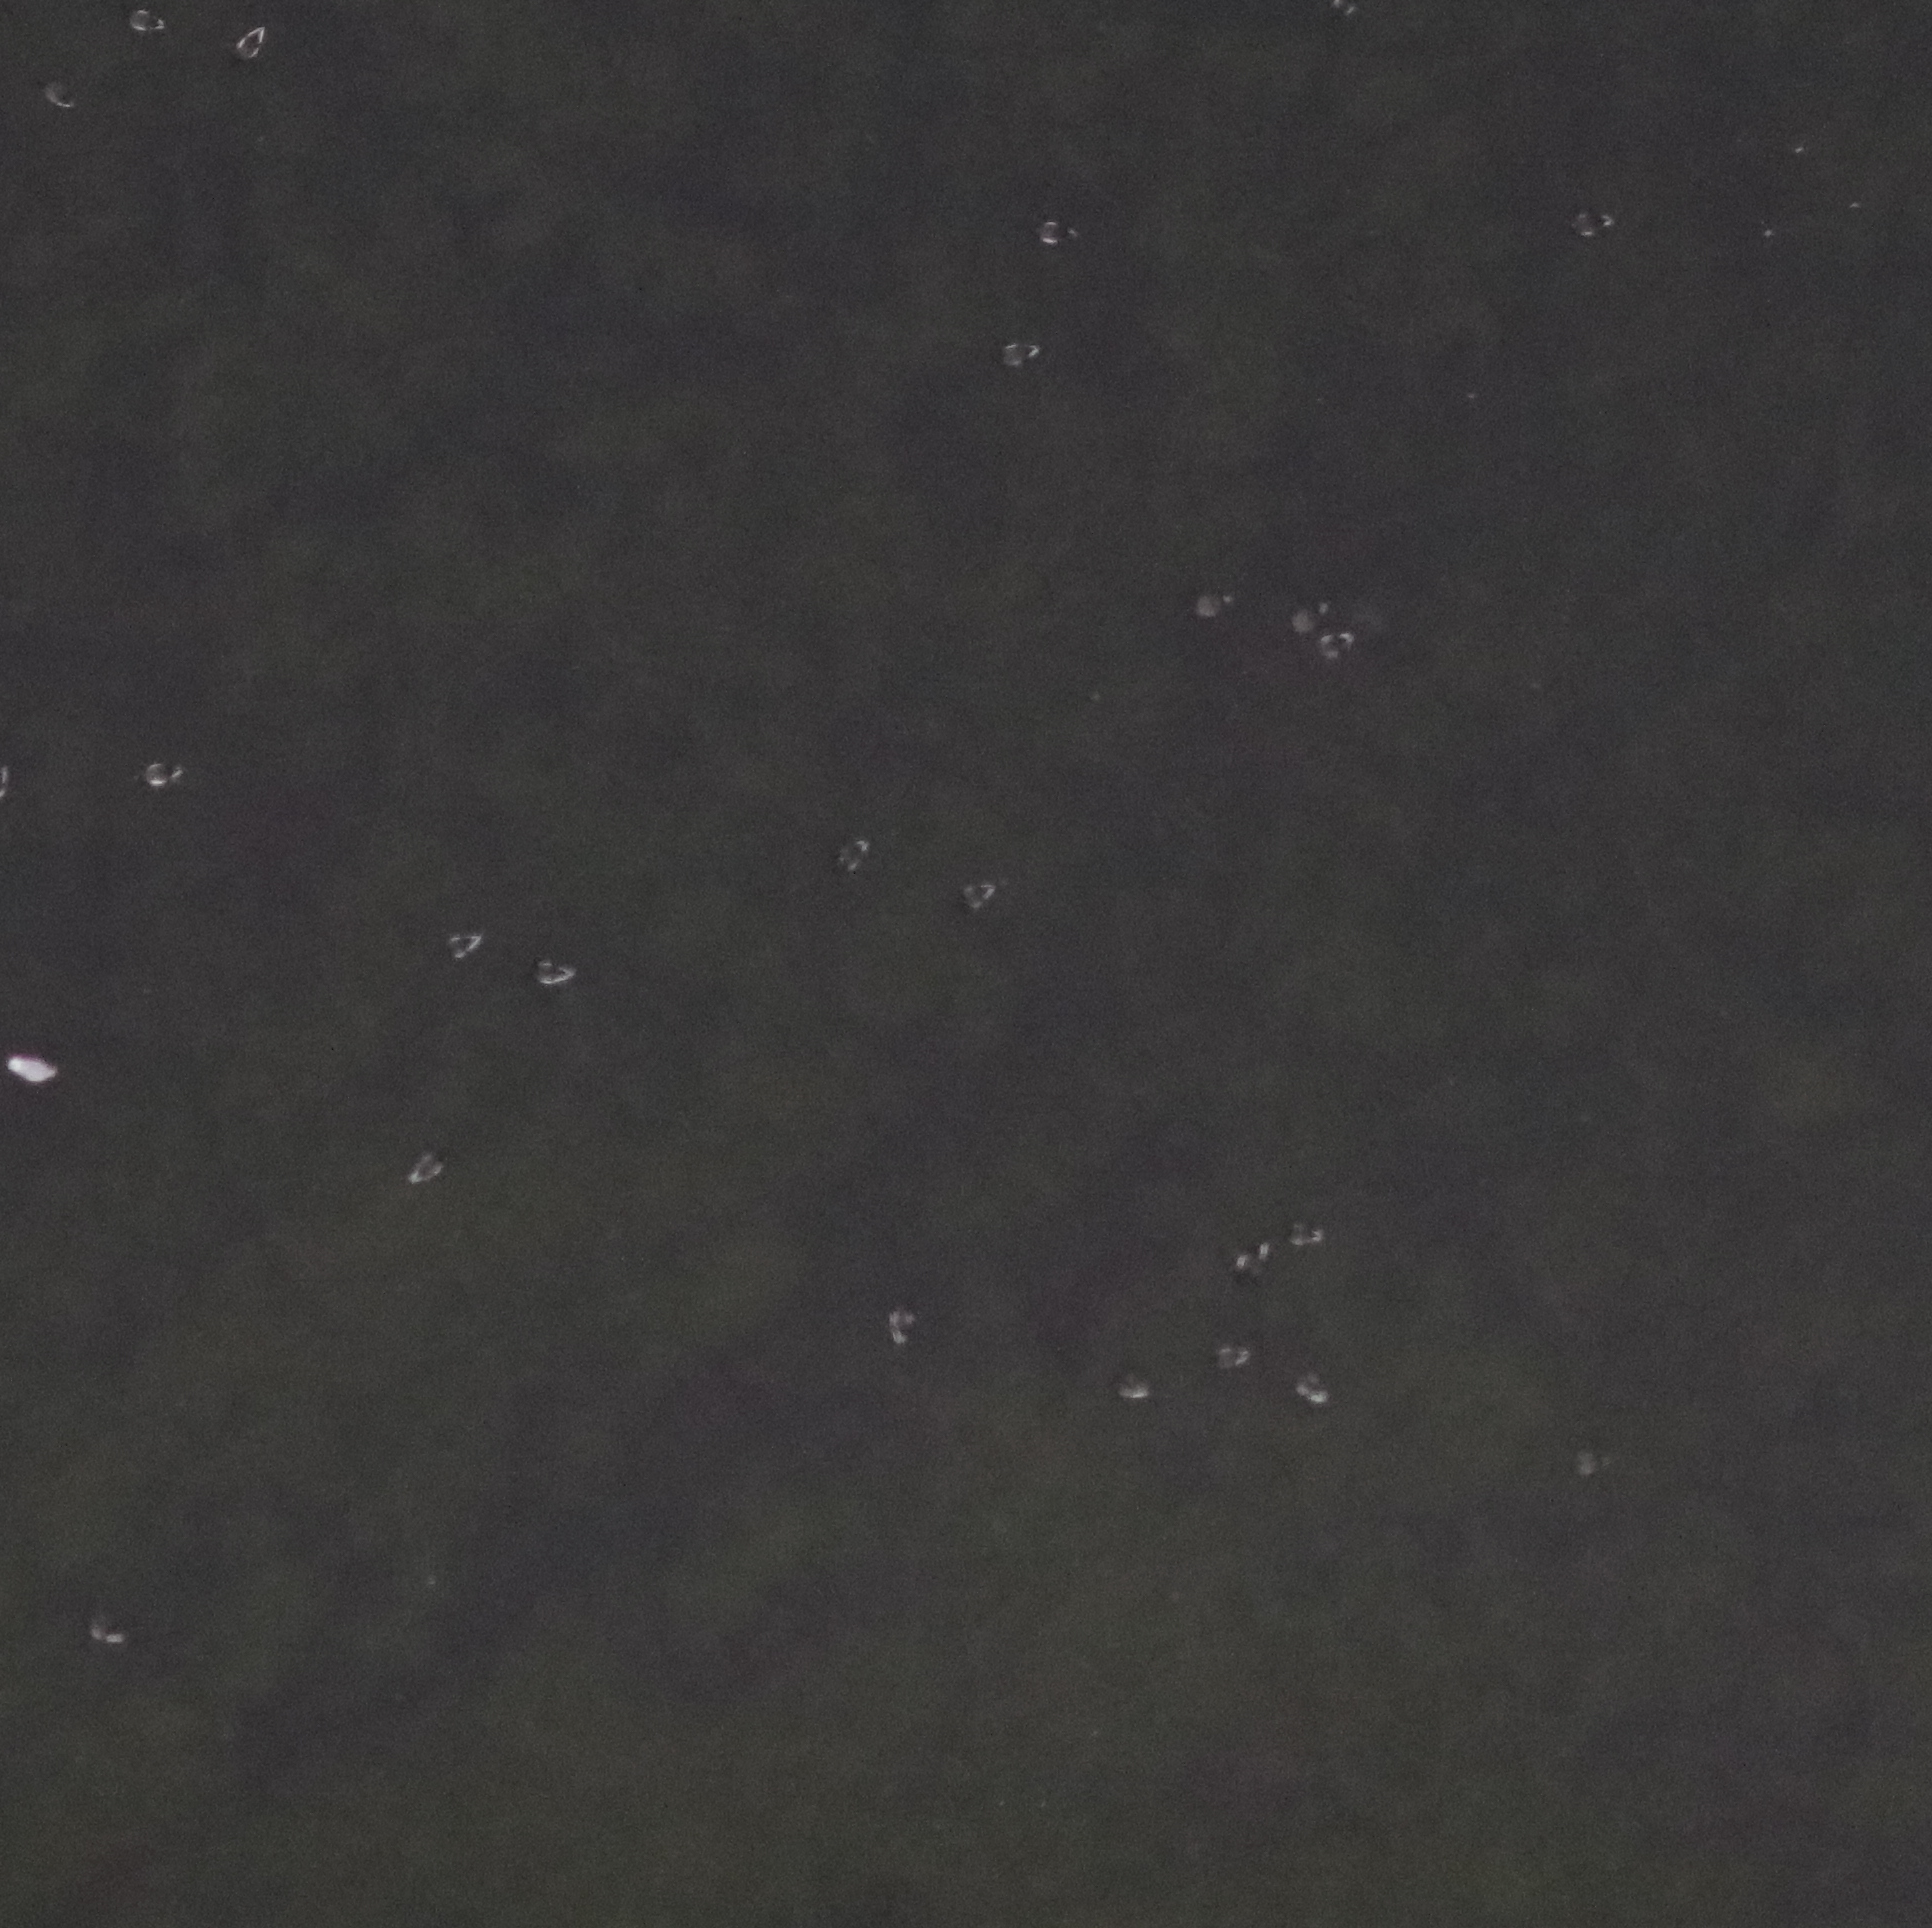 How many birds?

24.